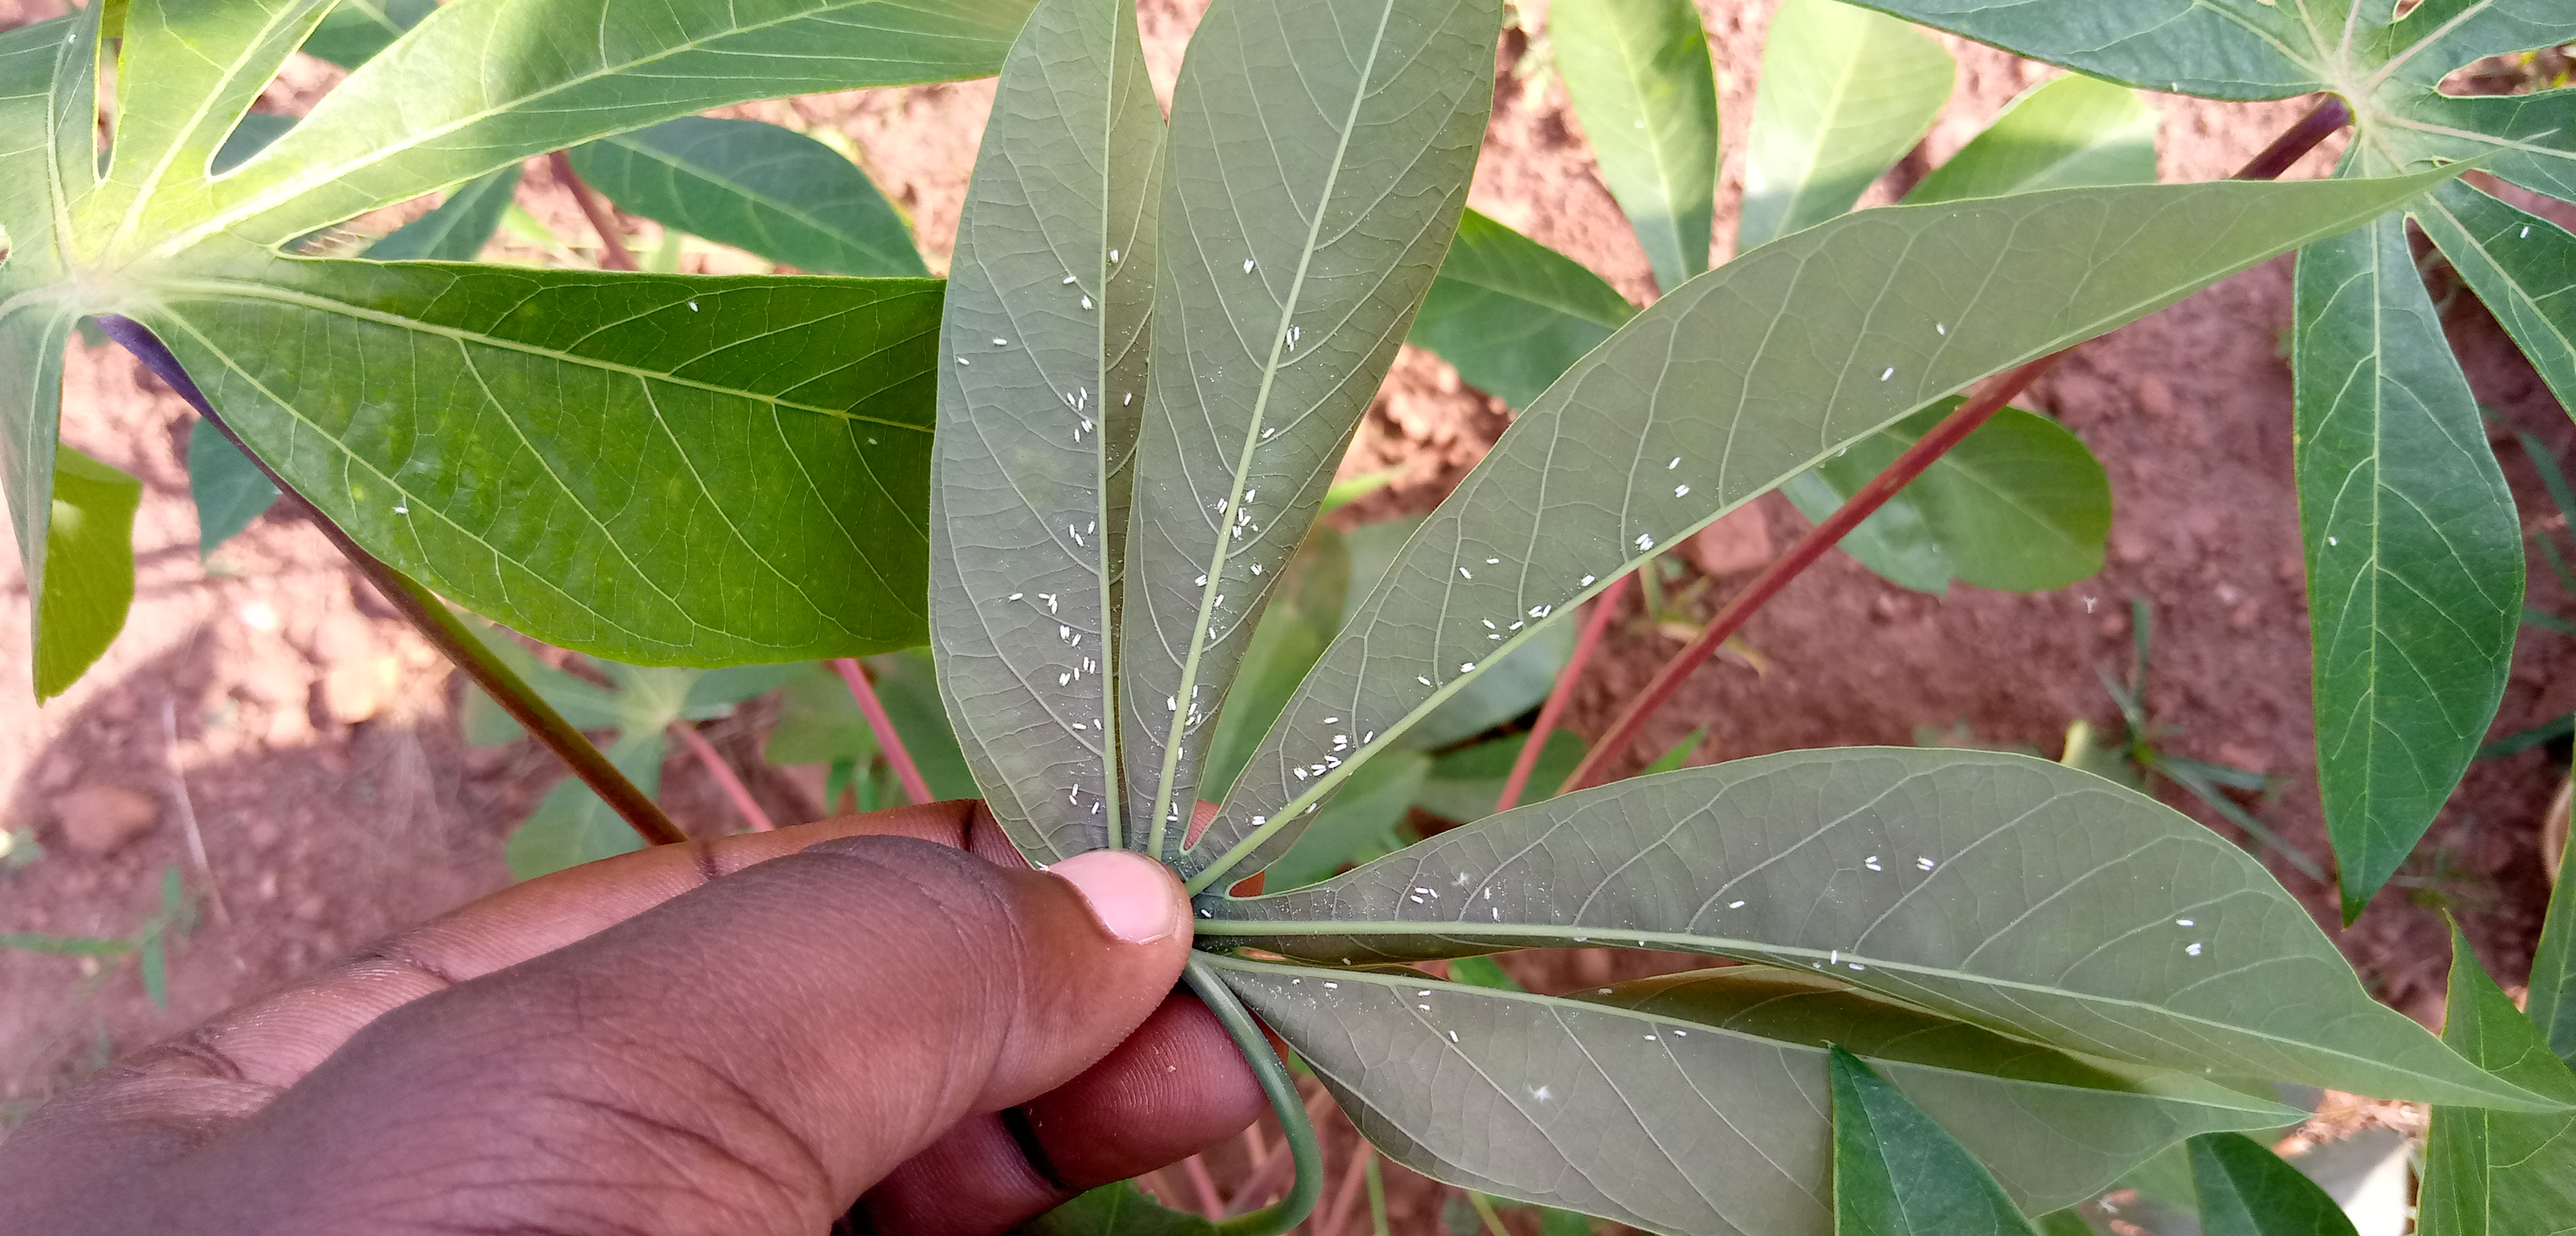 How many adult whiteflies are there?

128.